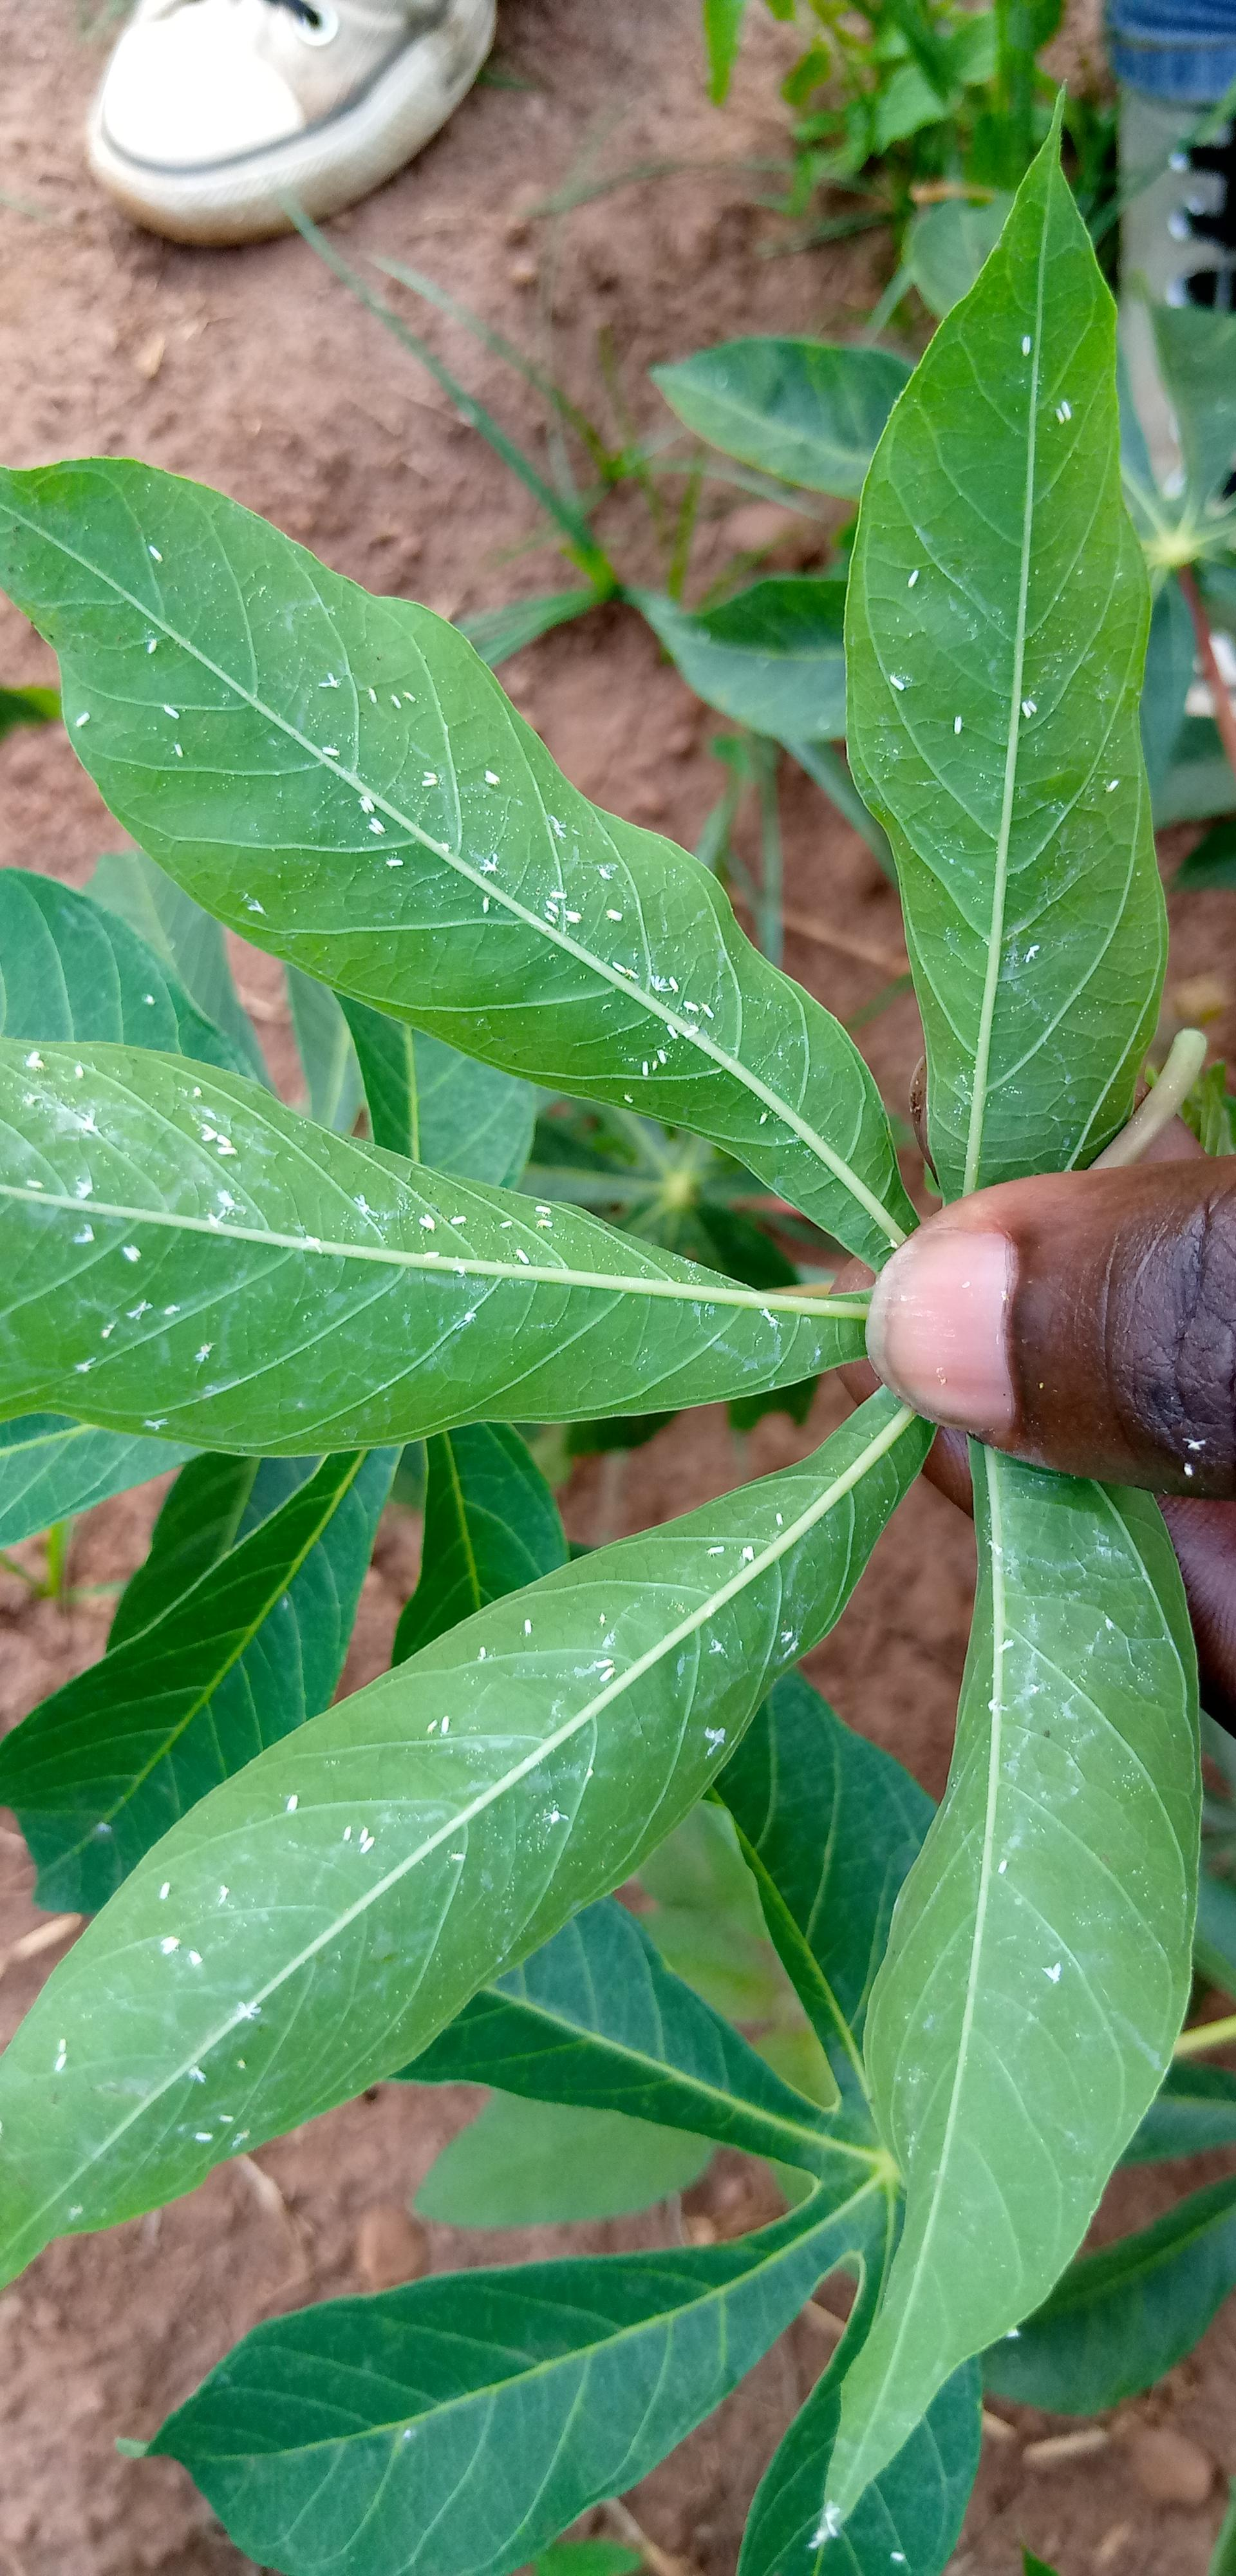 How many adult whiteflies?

118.